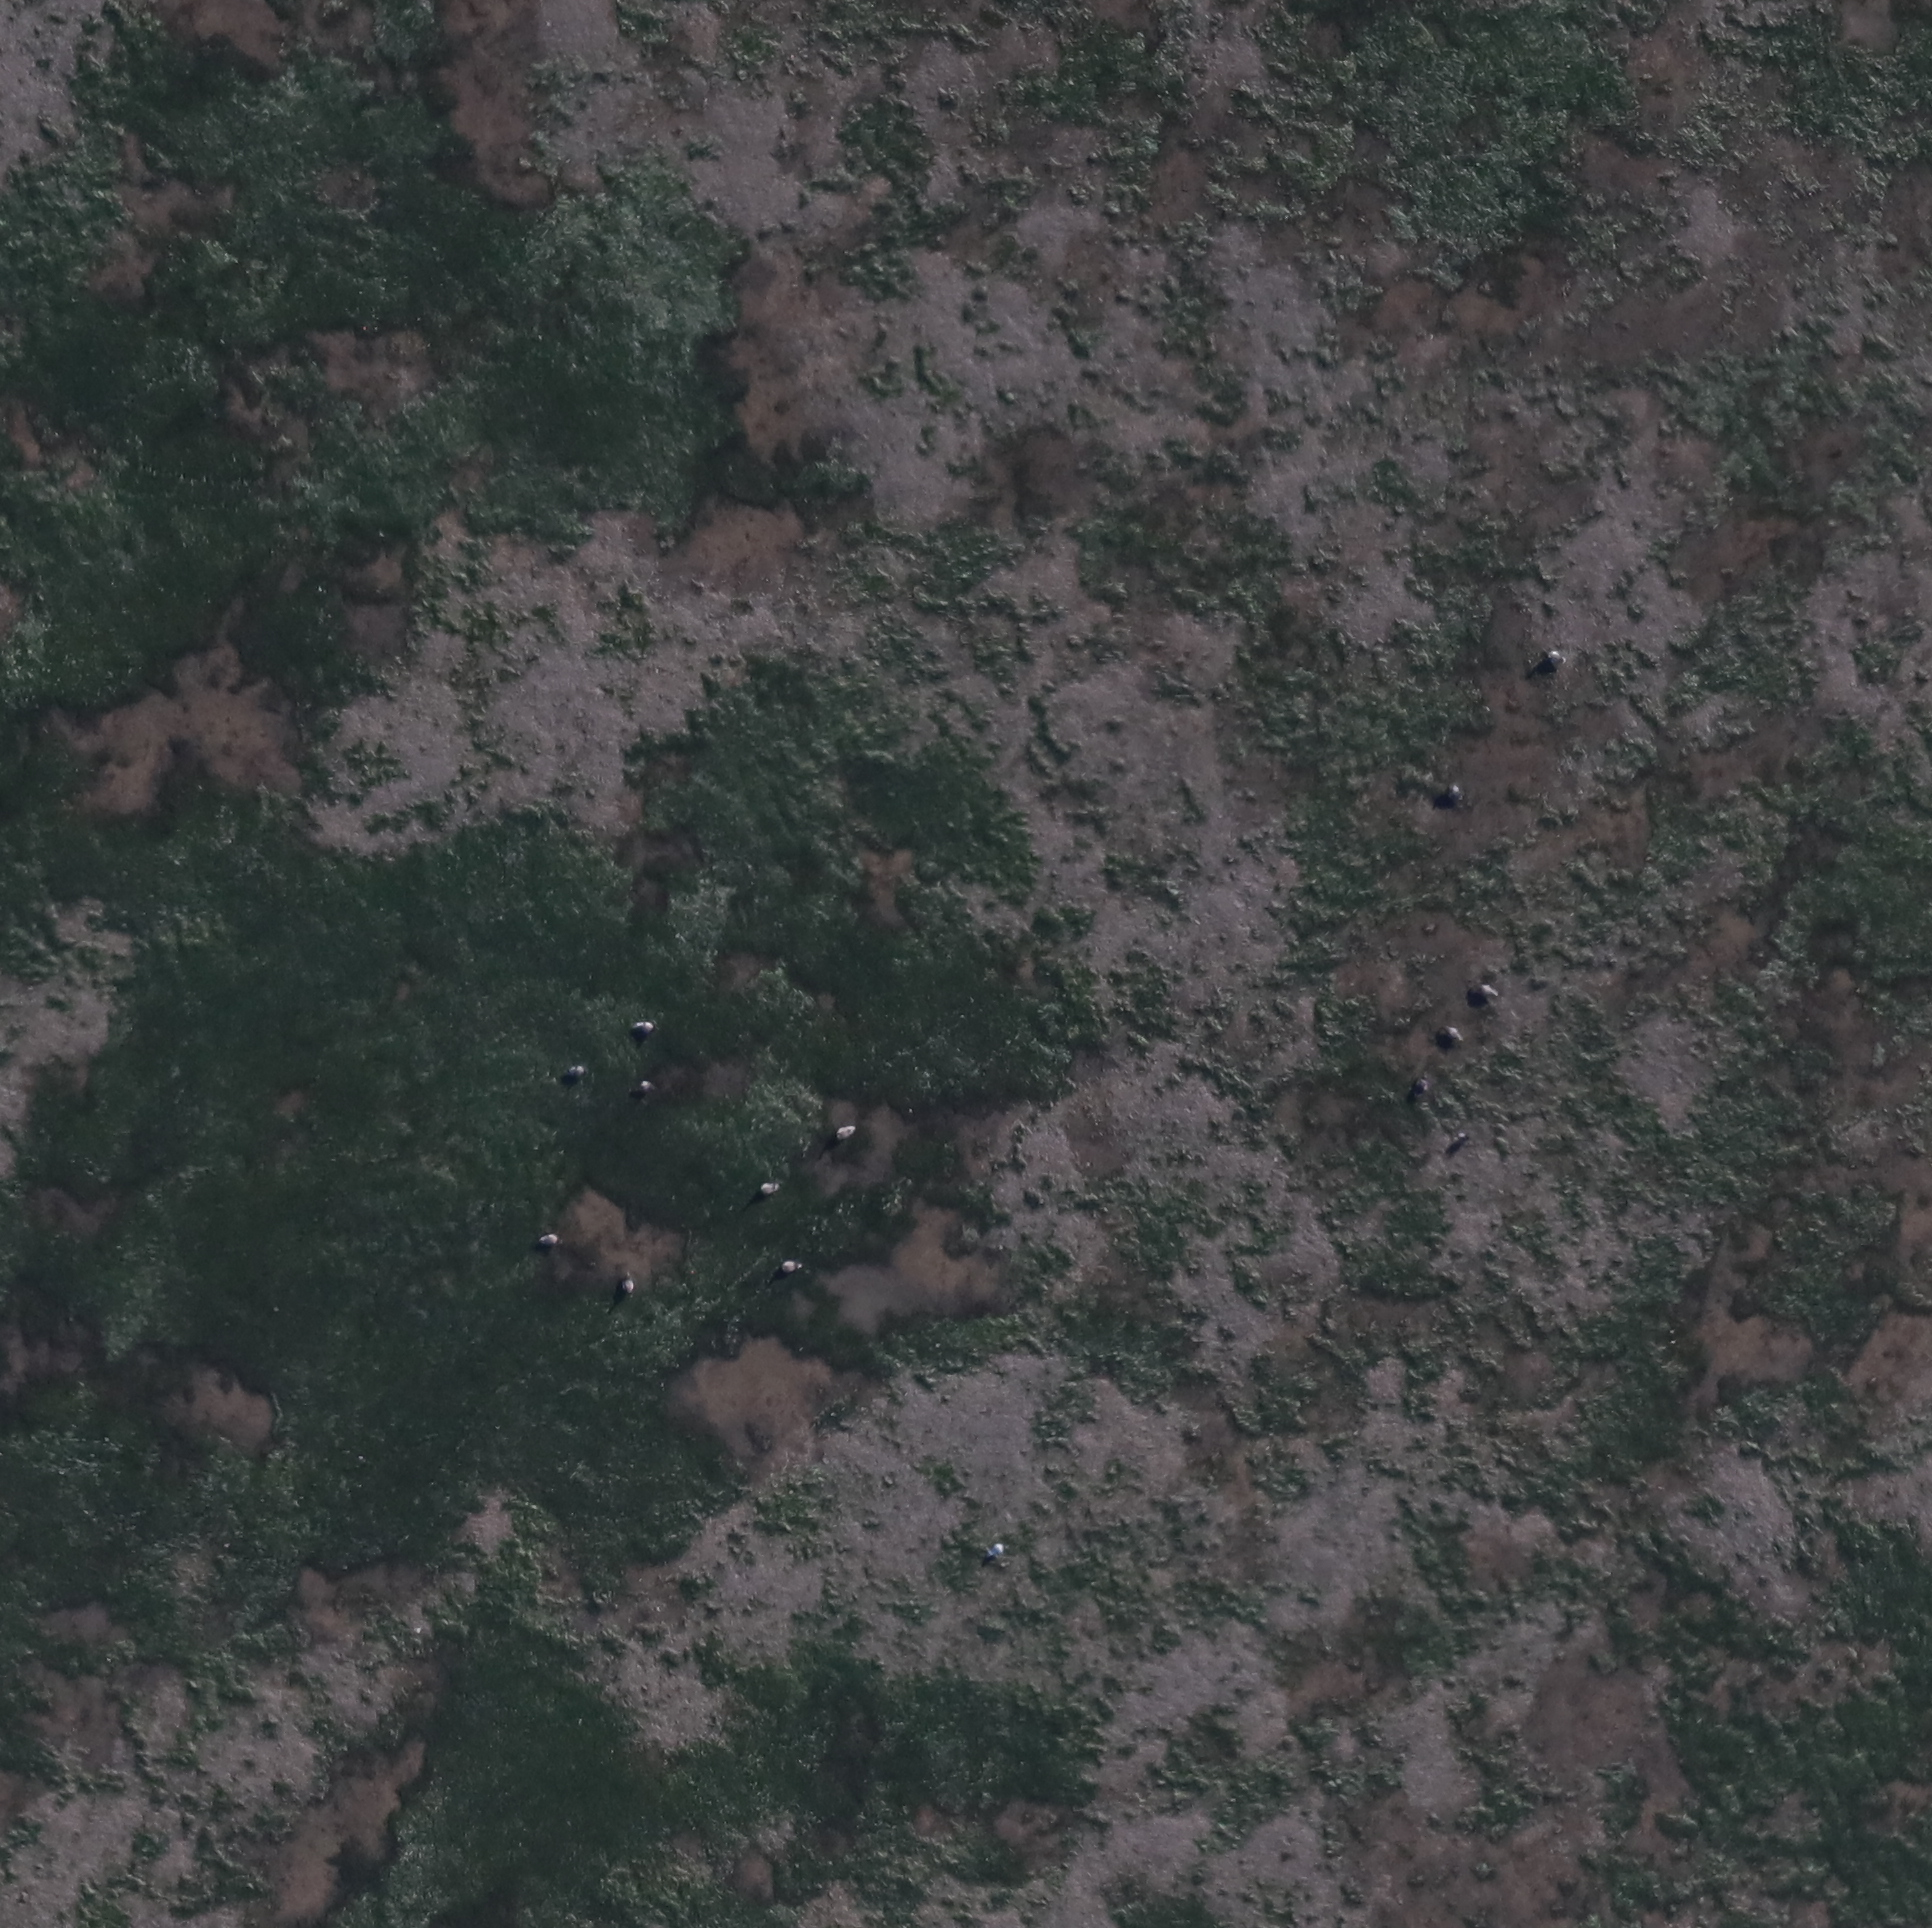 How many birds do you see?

15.